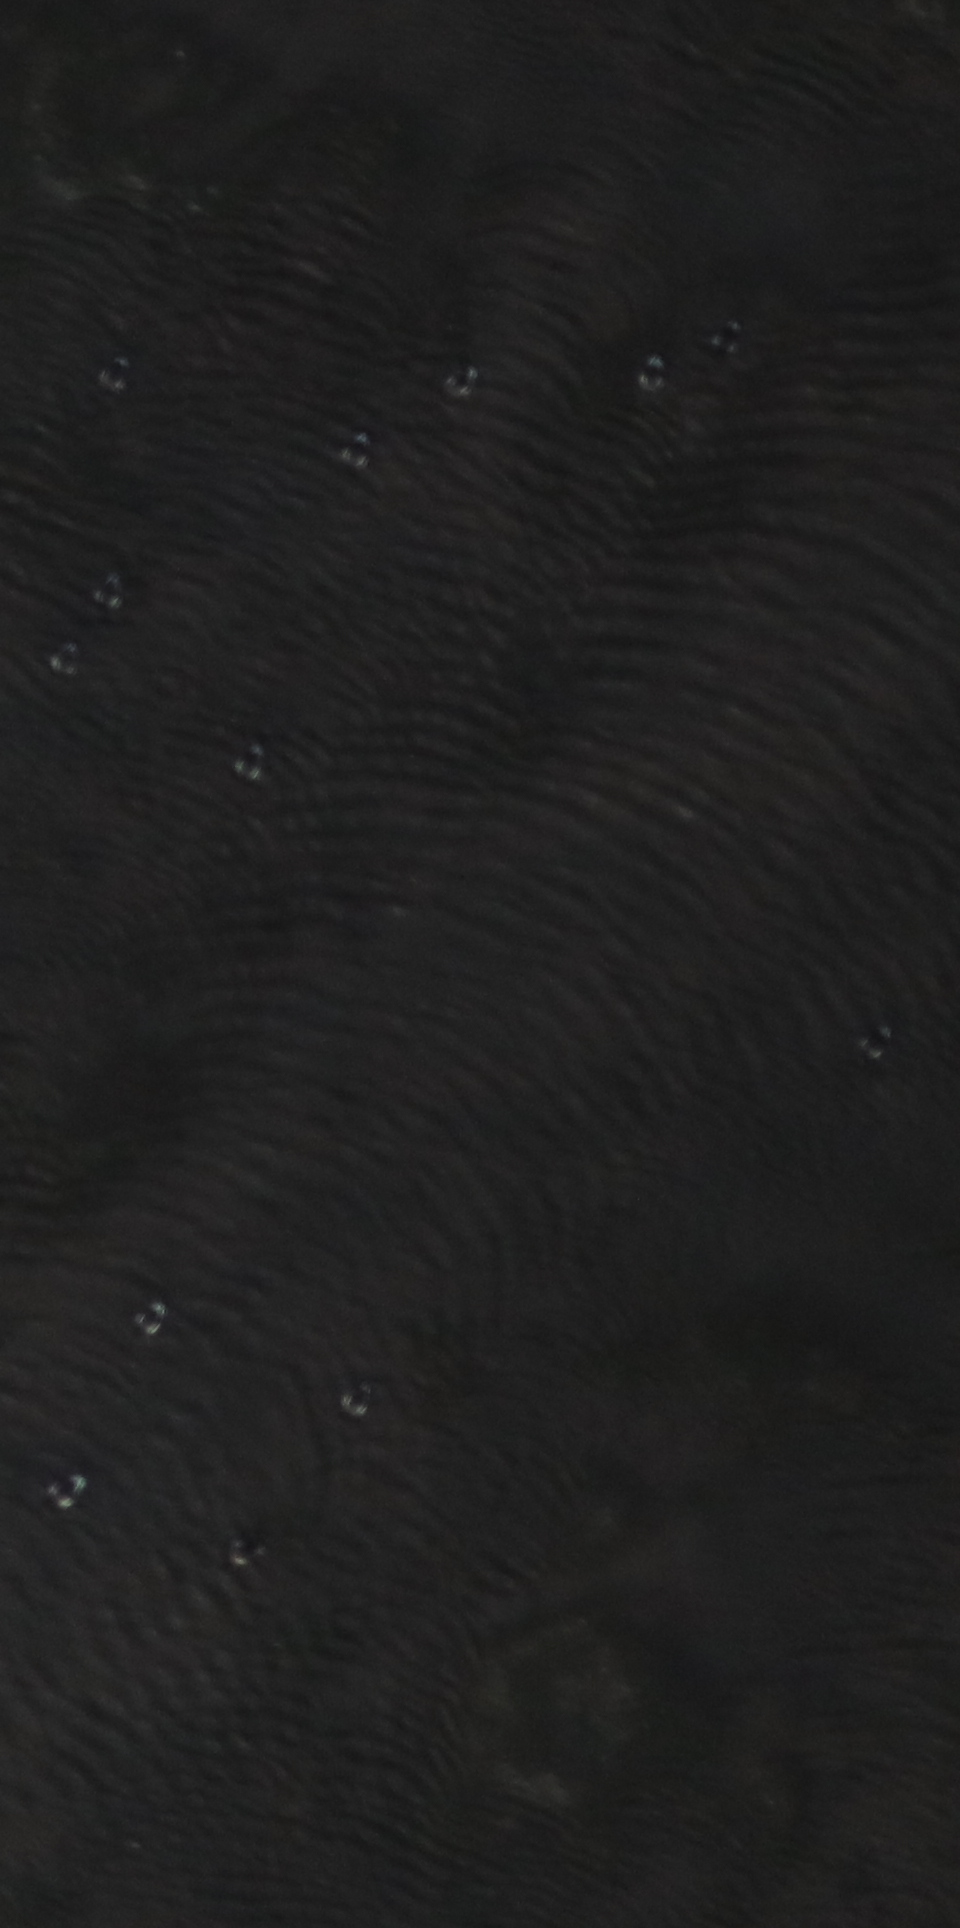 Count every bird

13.